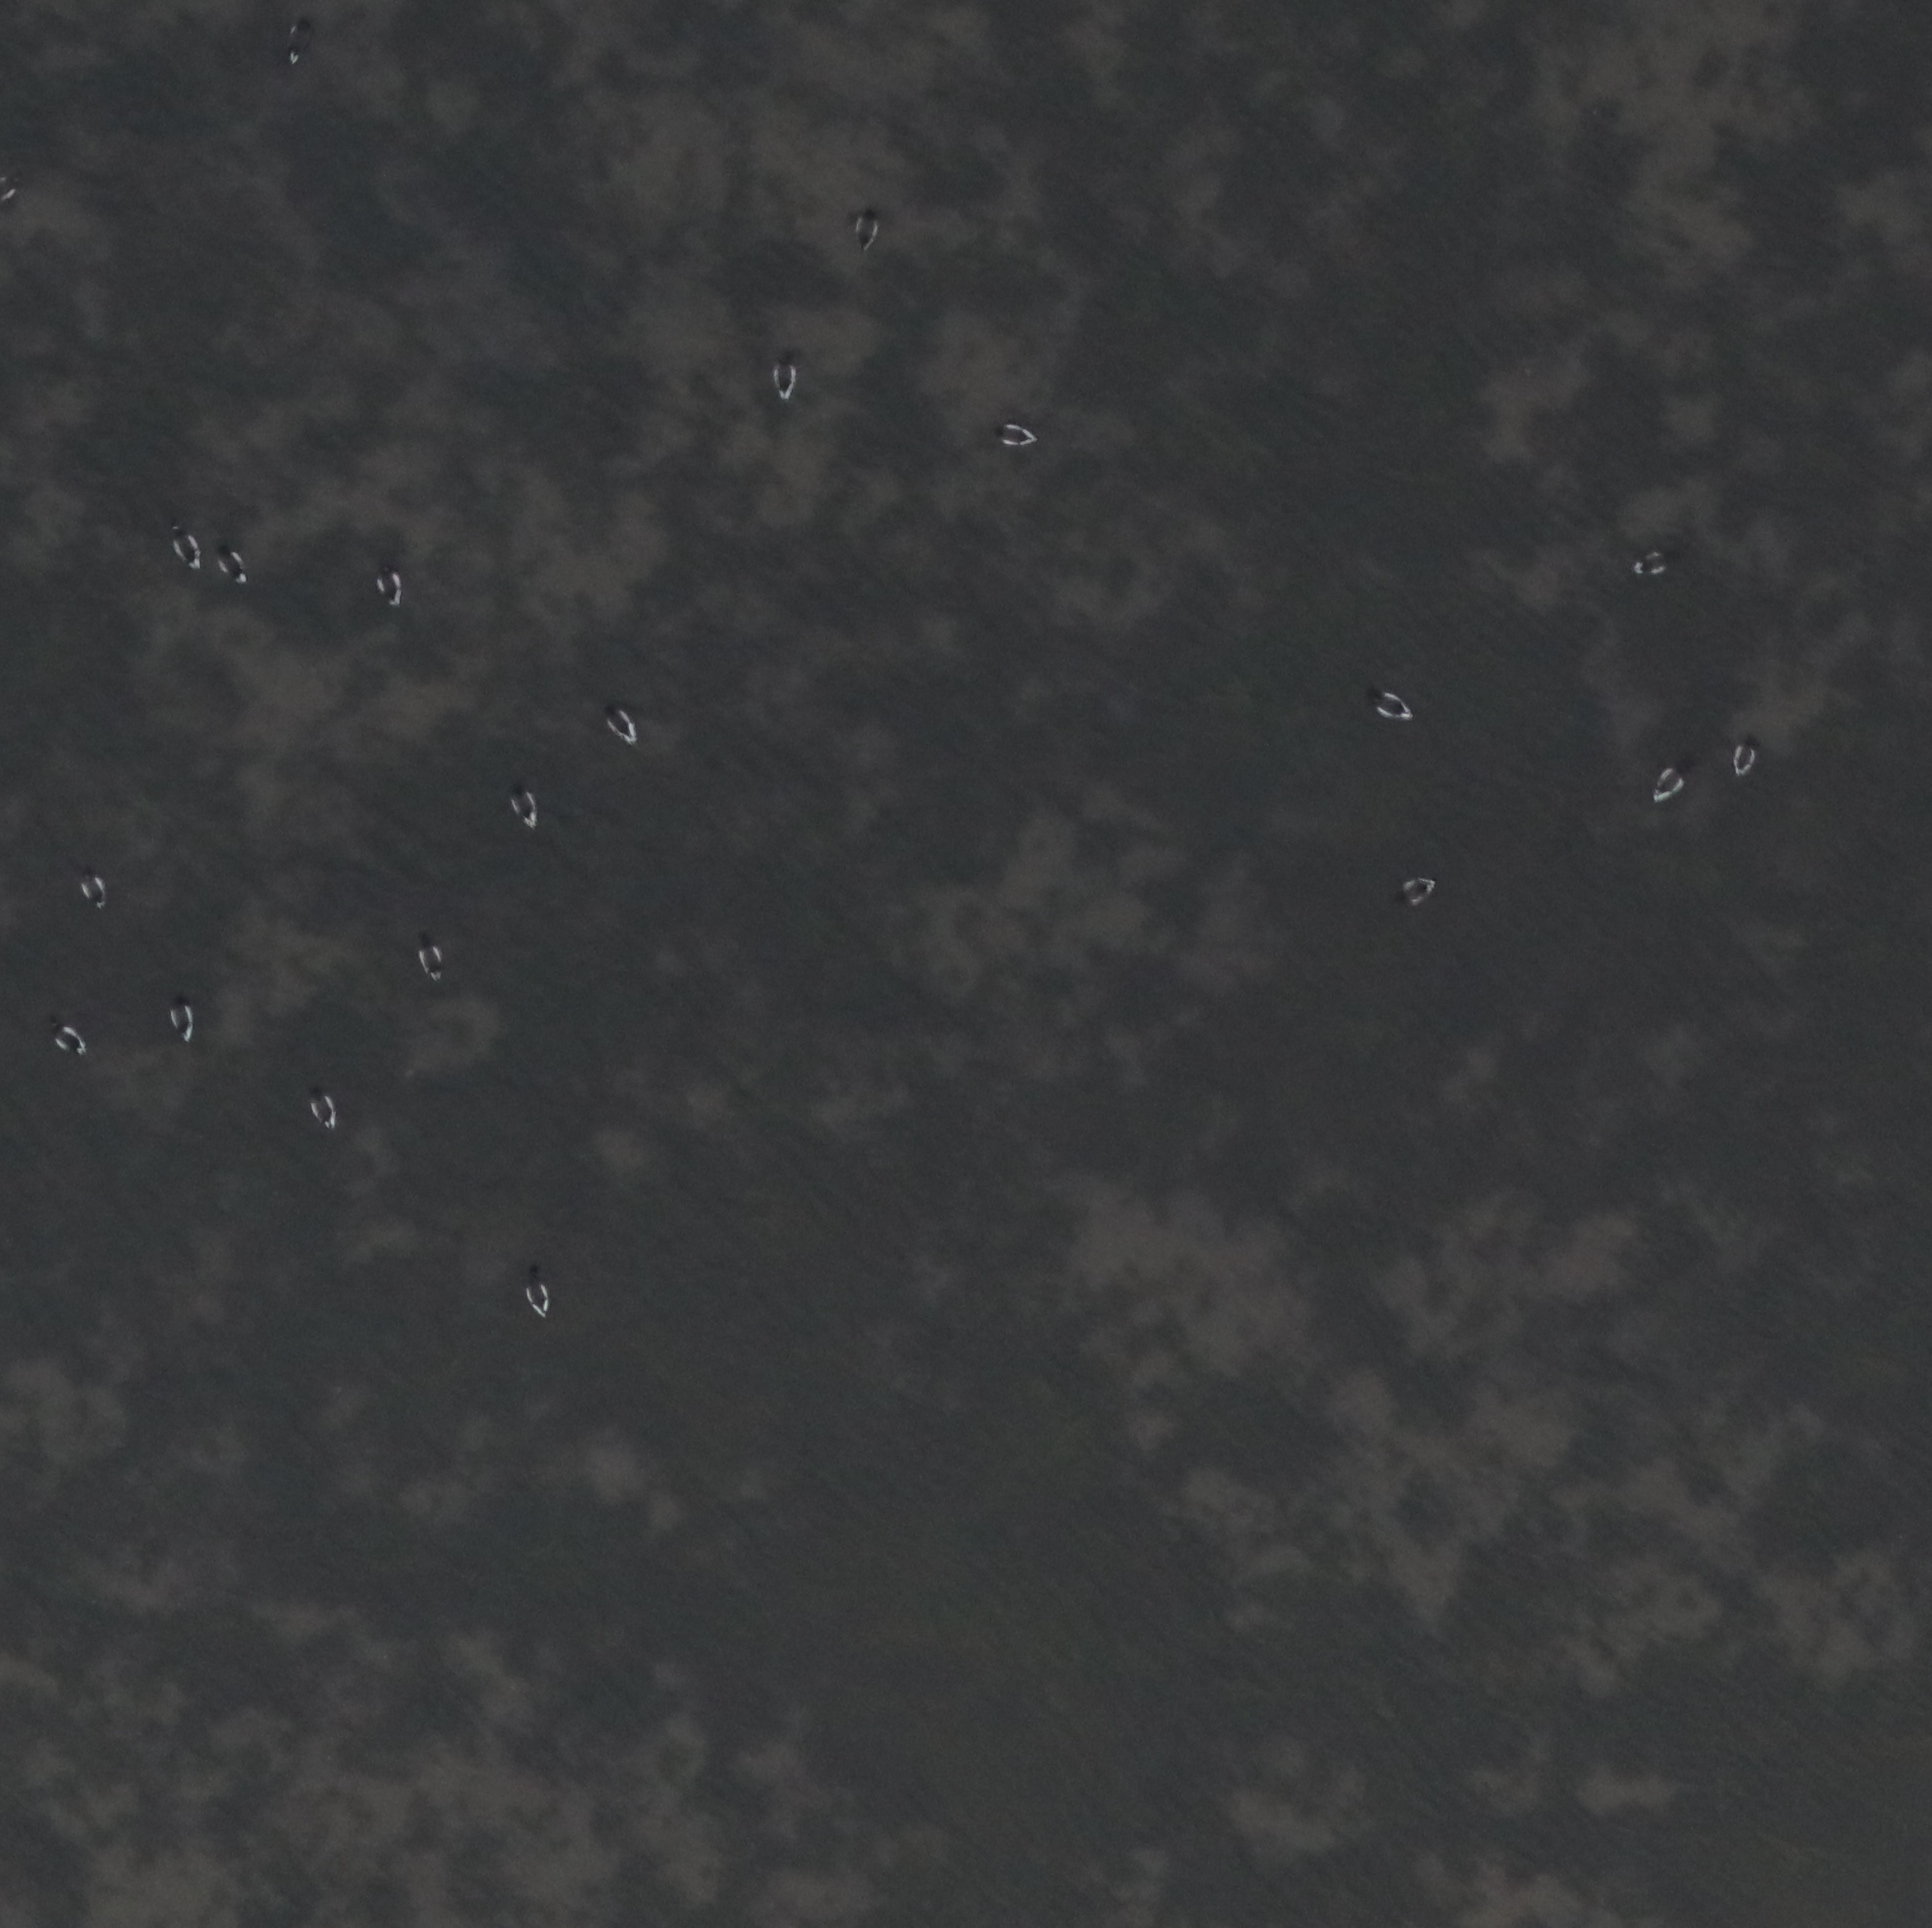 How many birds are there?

20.